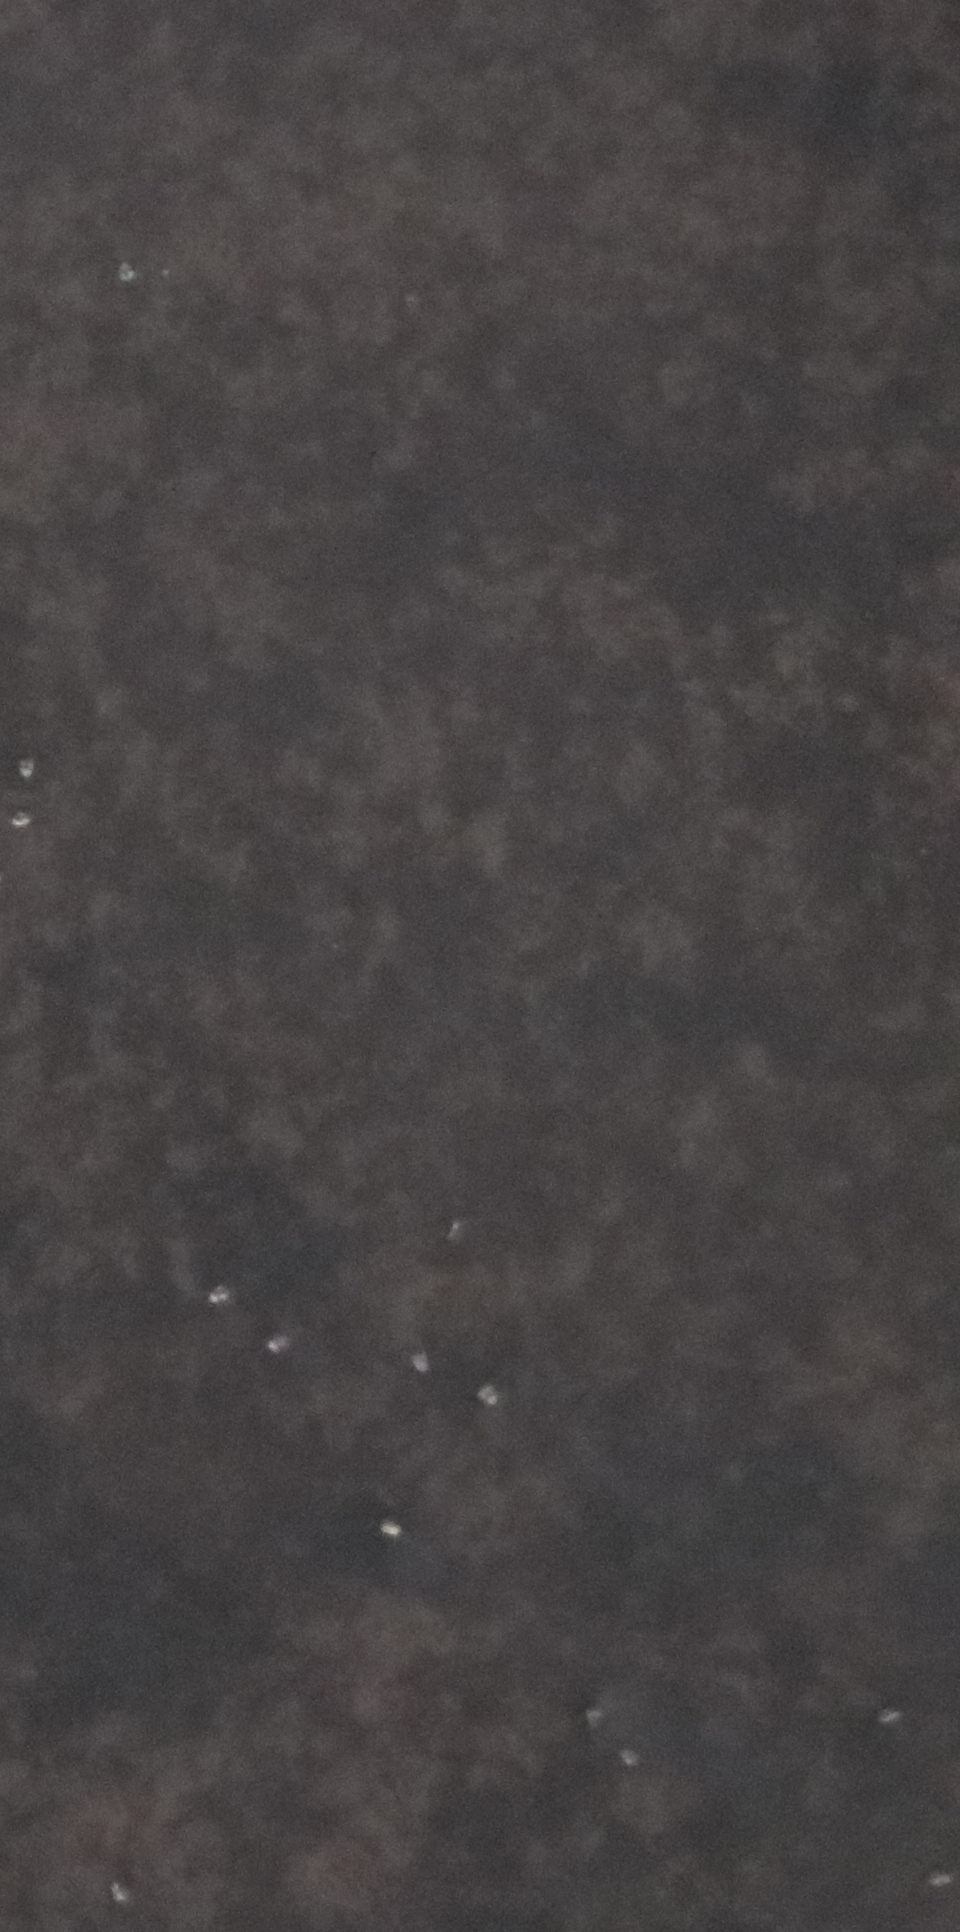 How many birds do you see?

14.